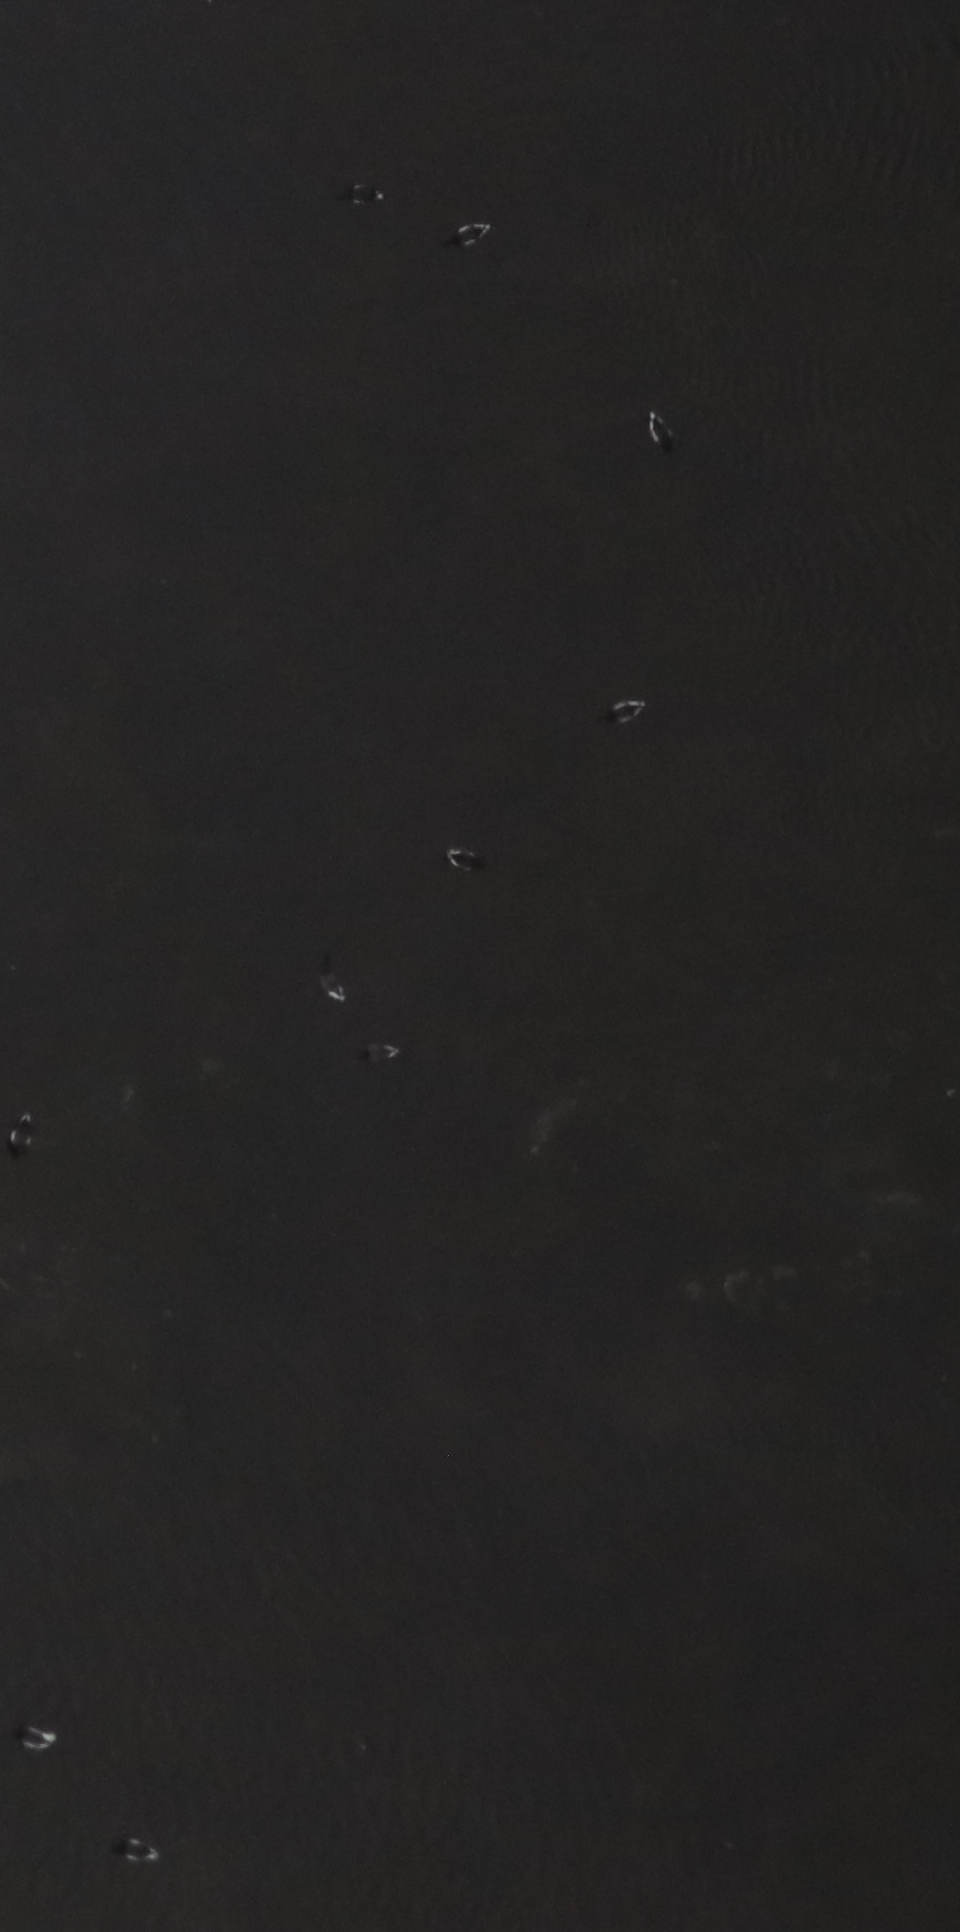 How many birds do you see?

10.